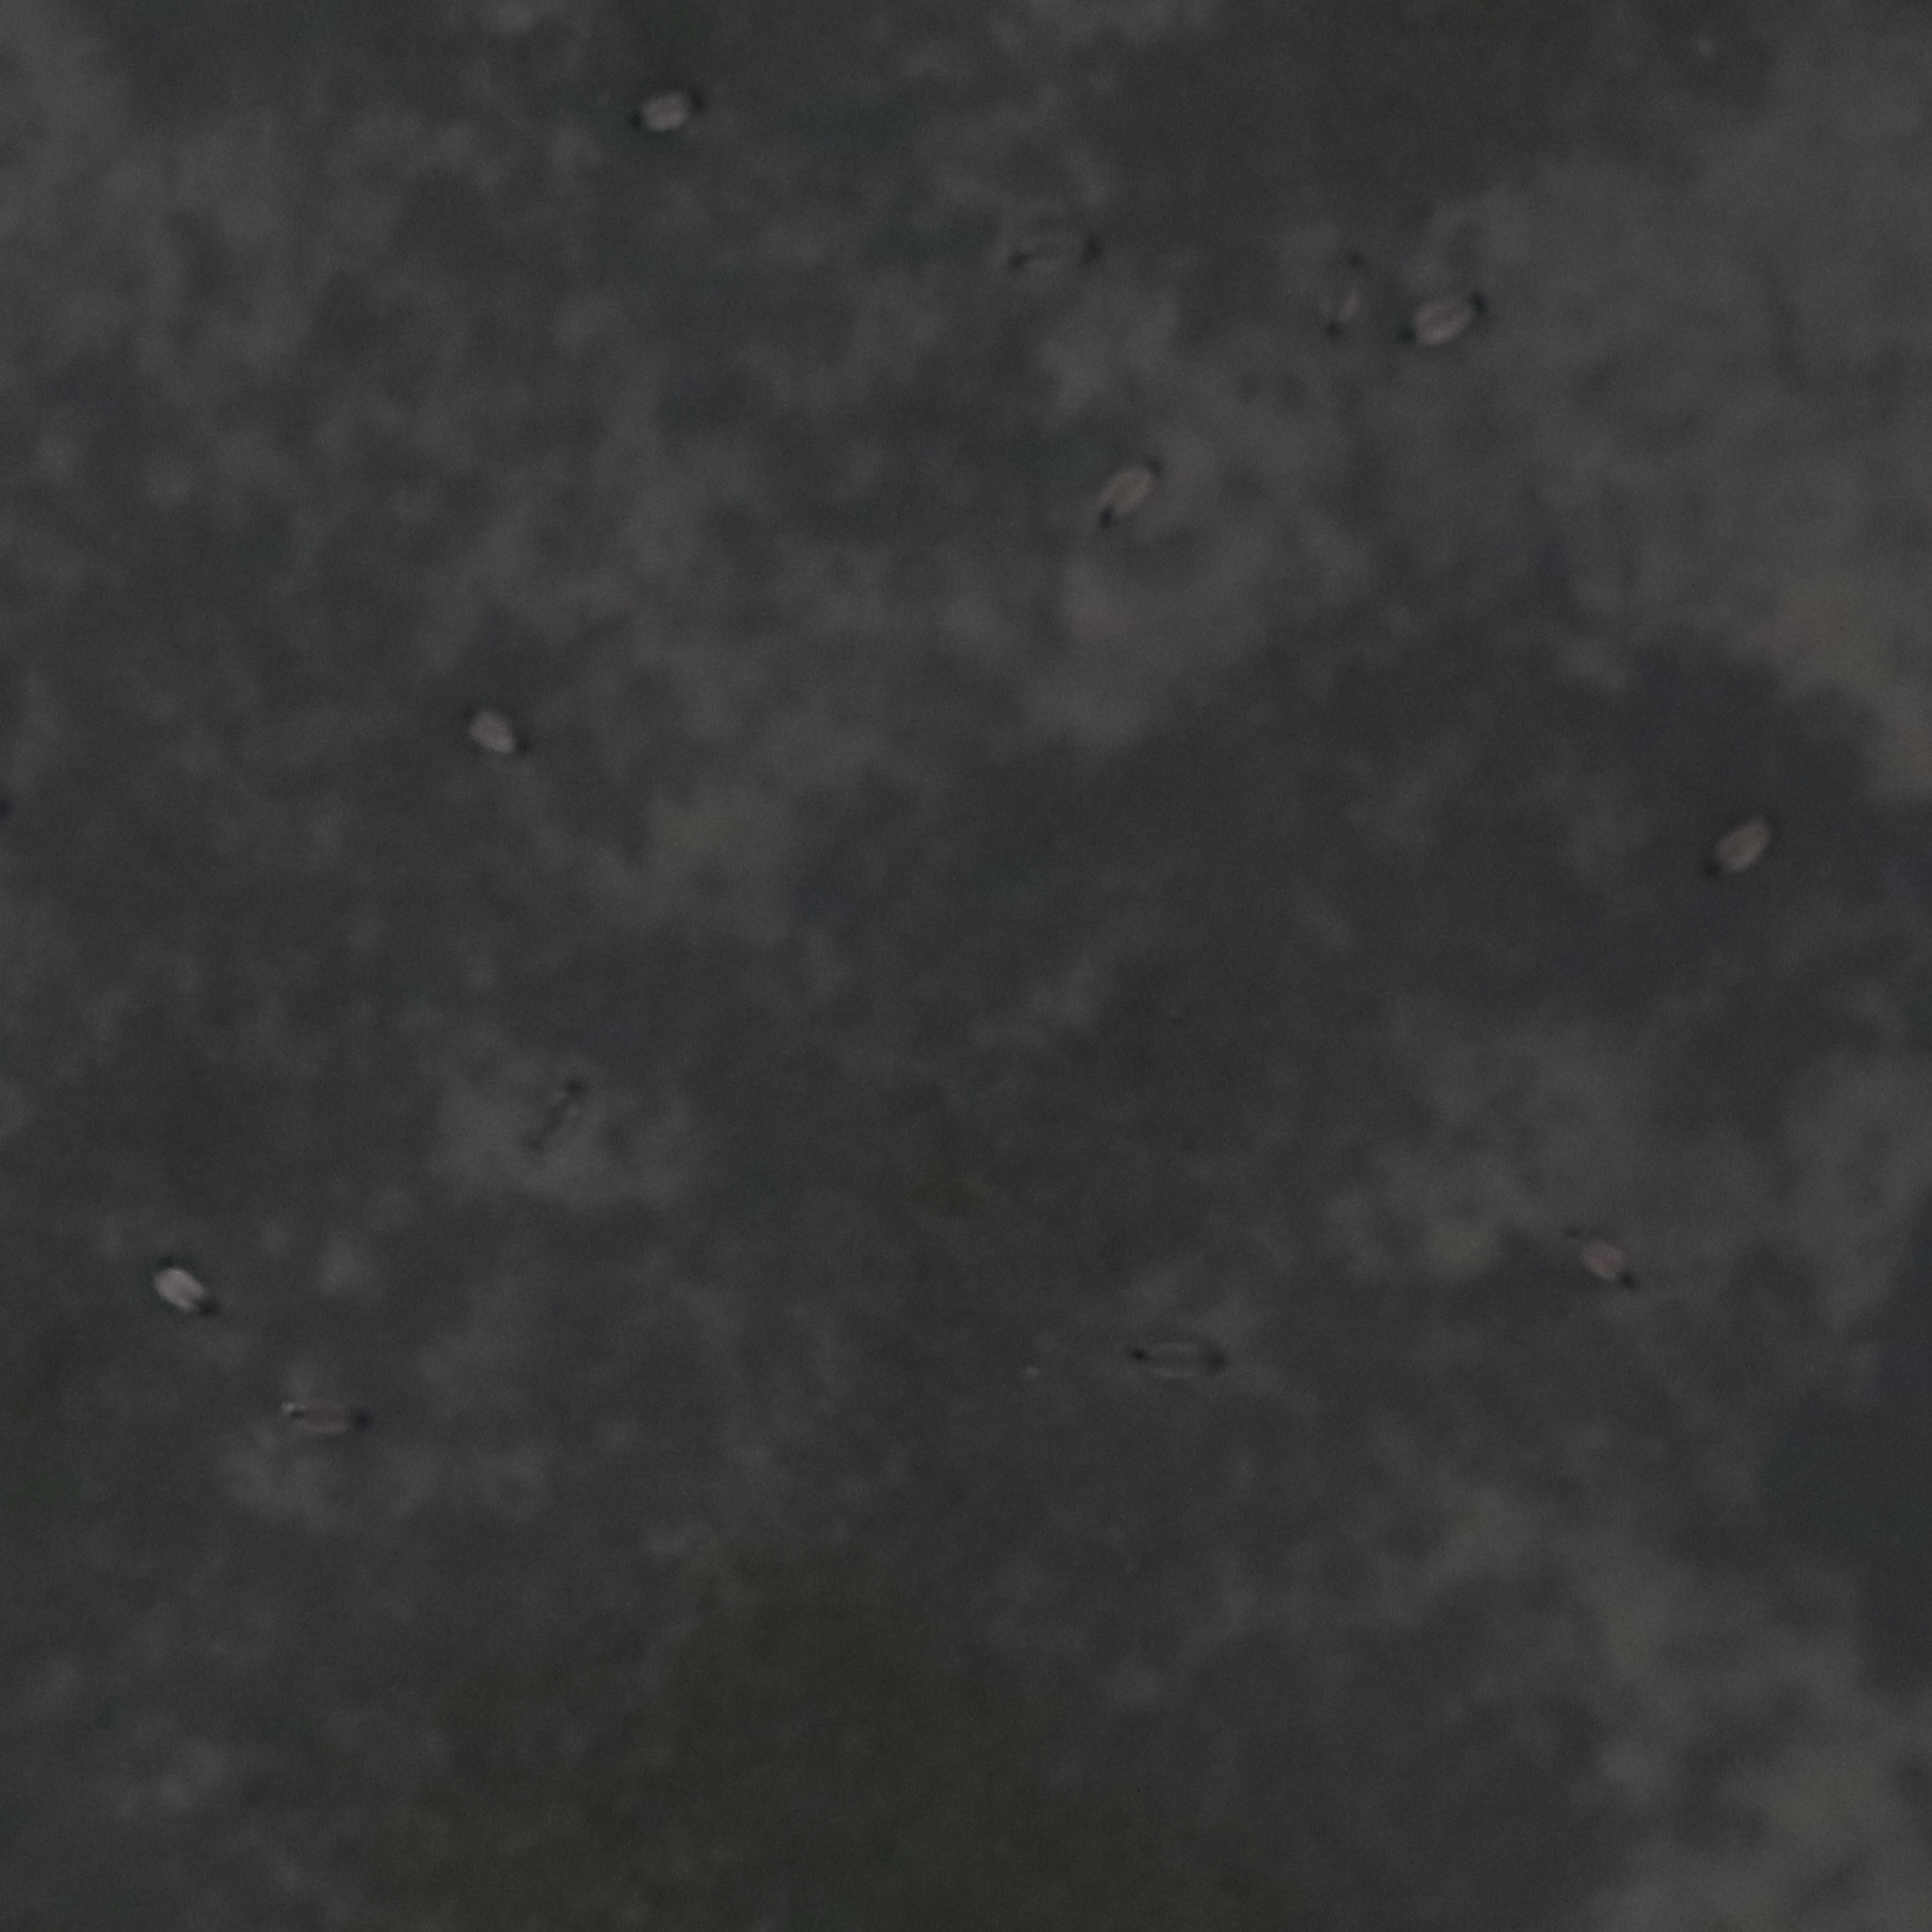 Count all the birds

12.